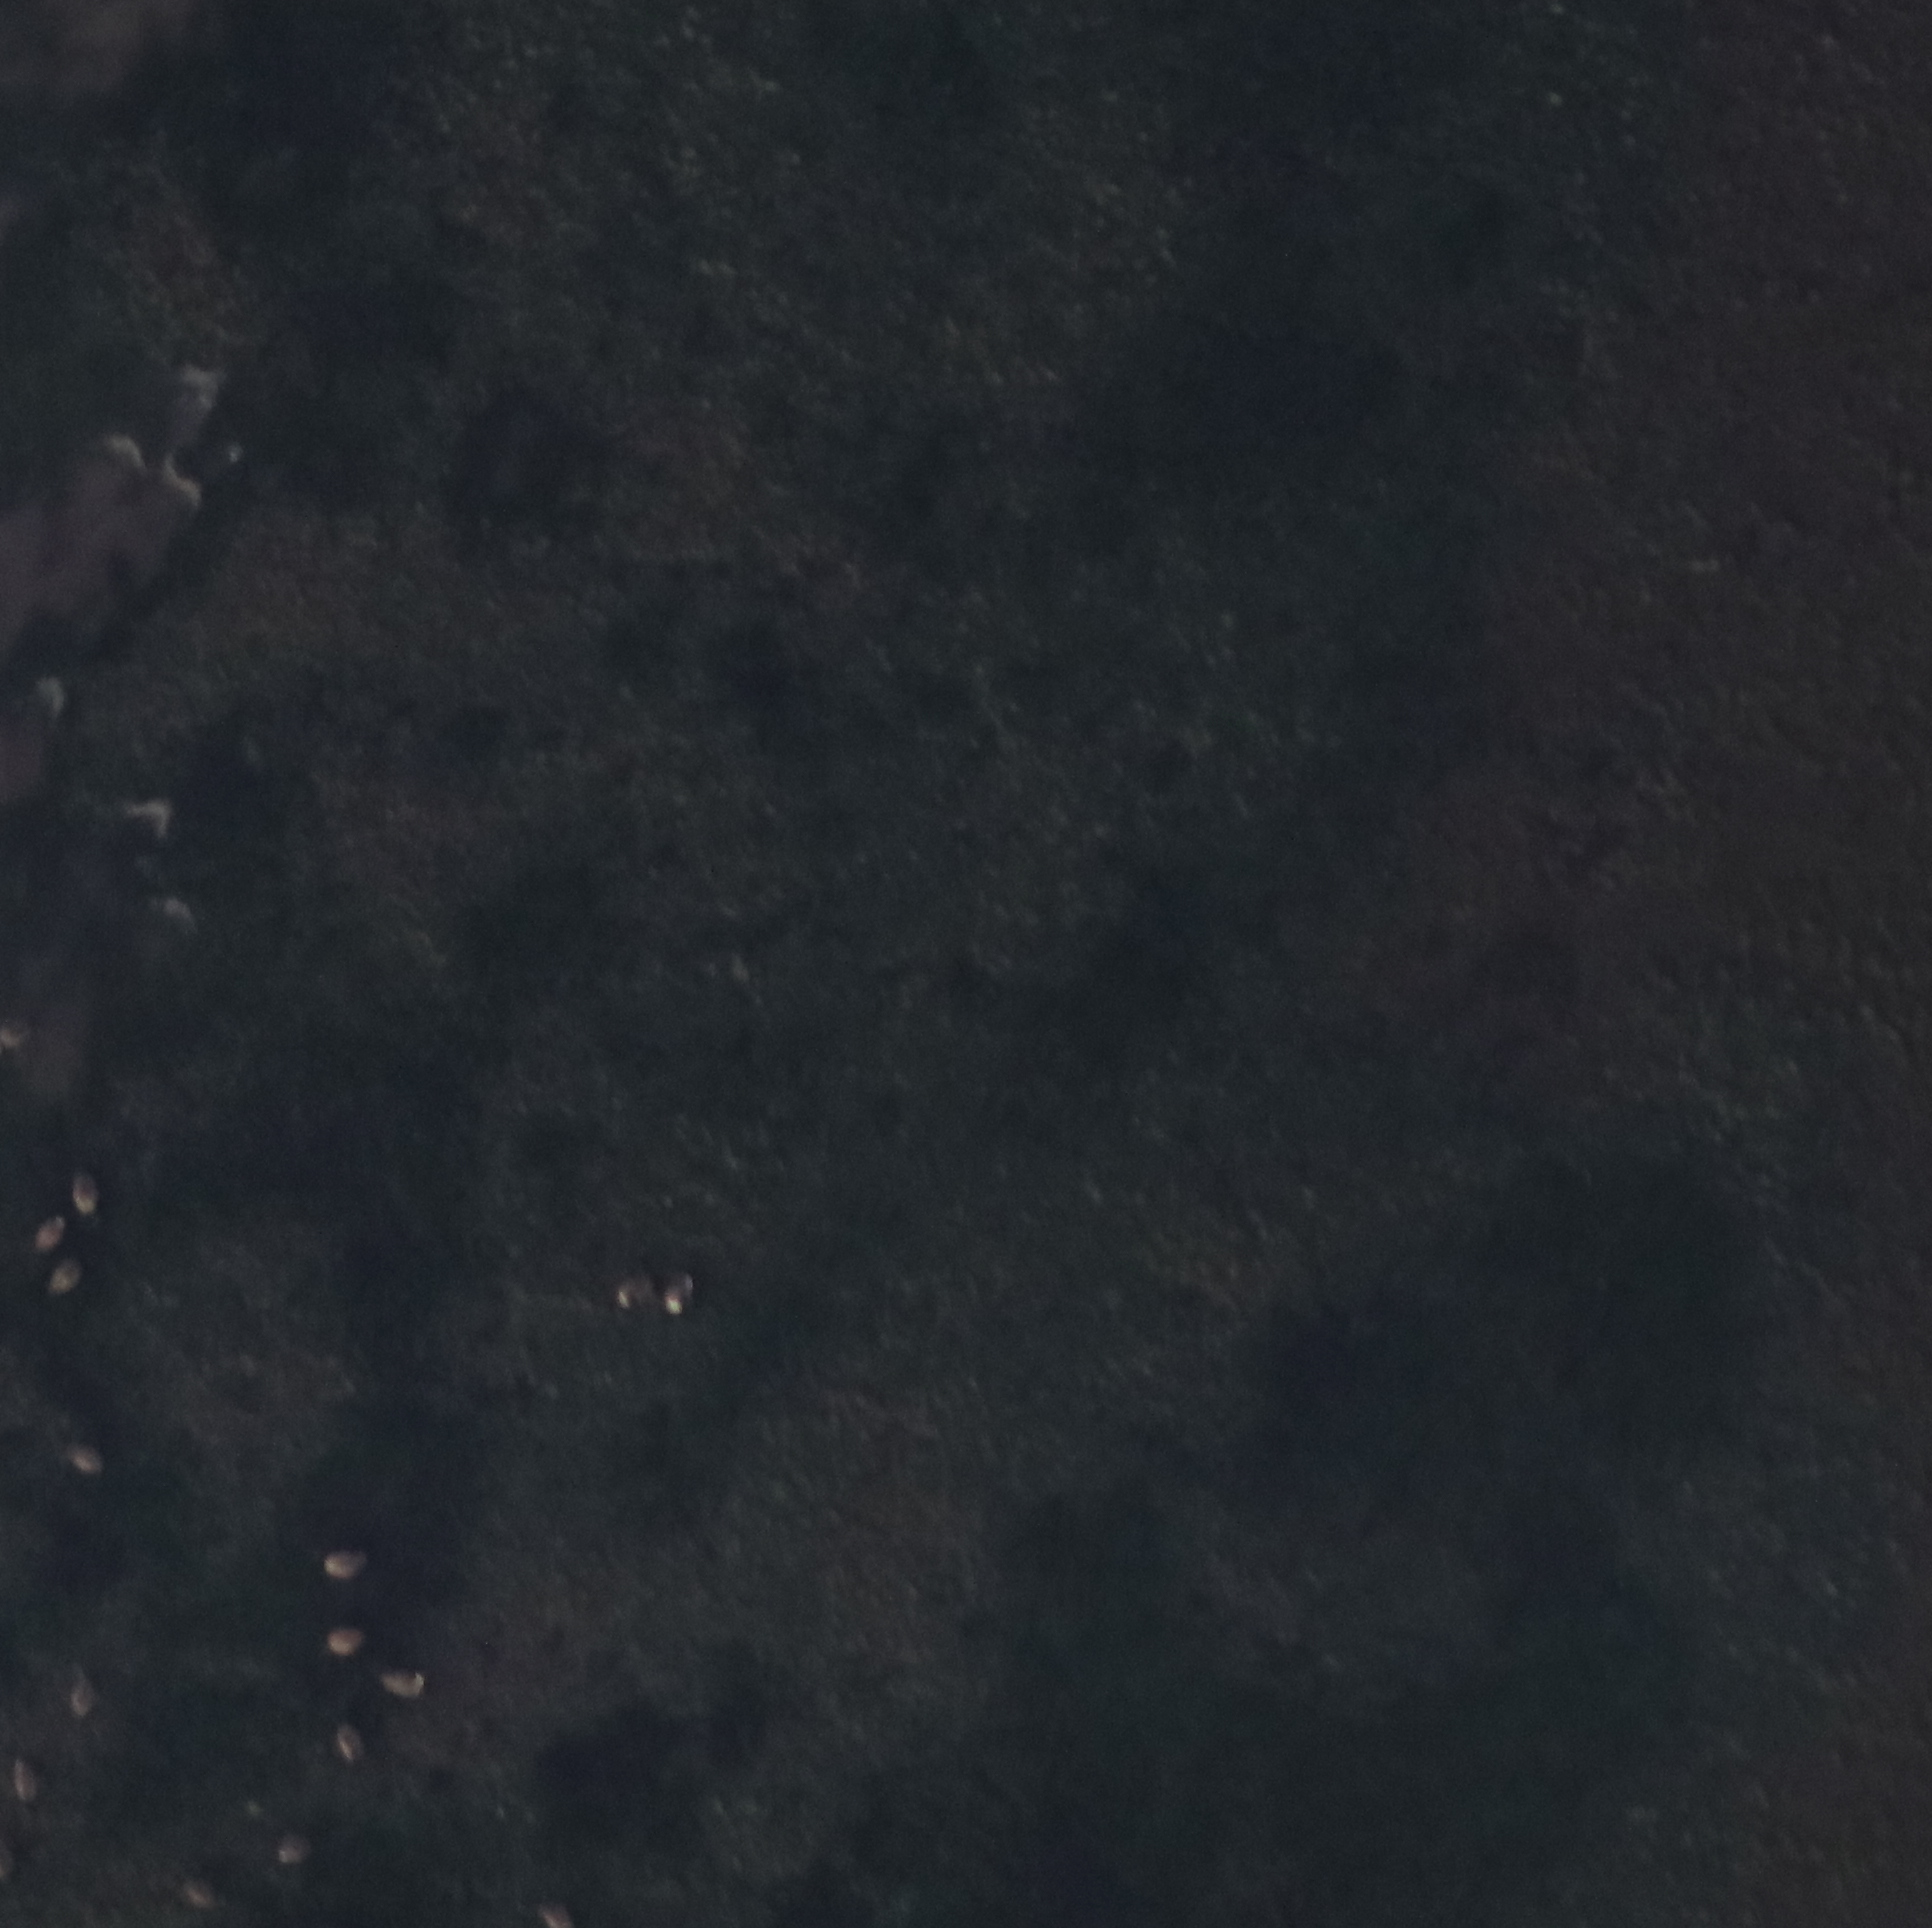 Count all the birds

16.